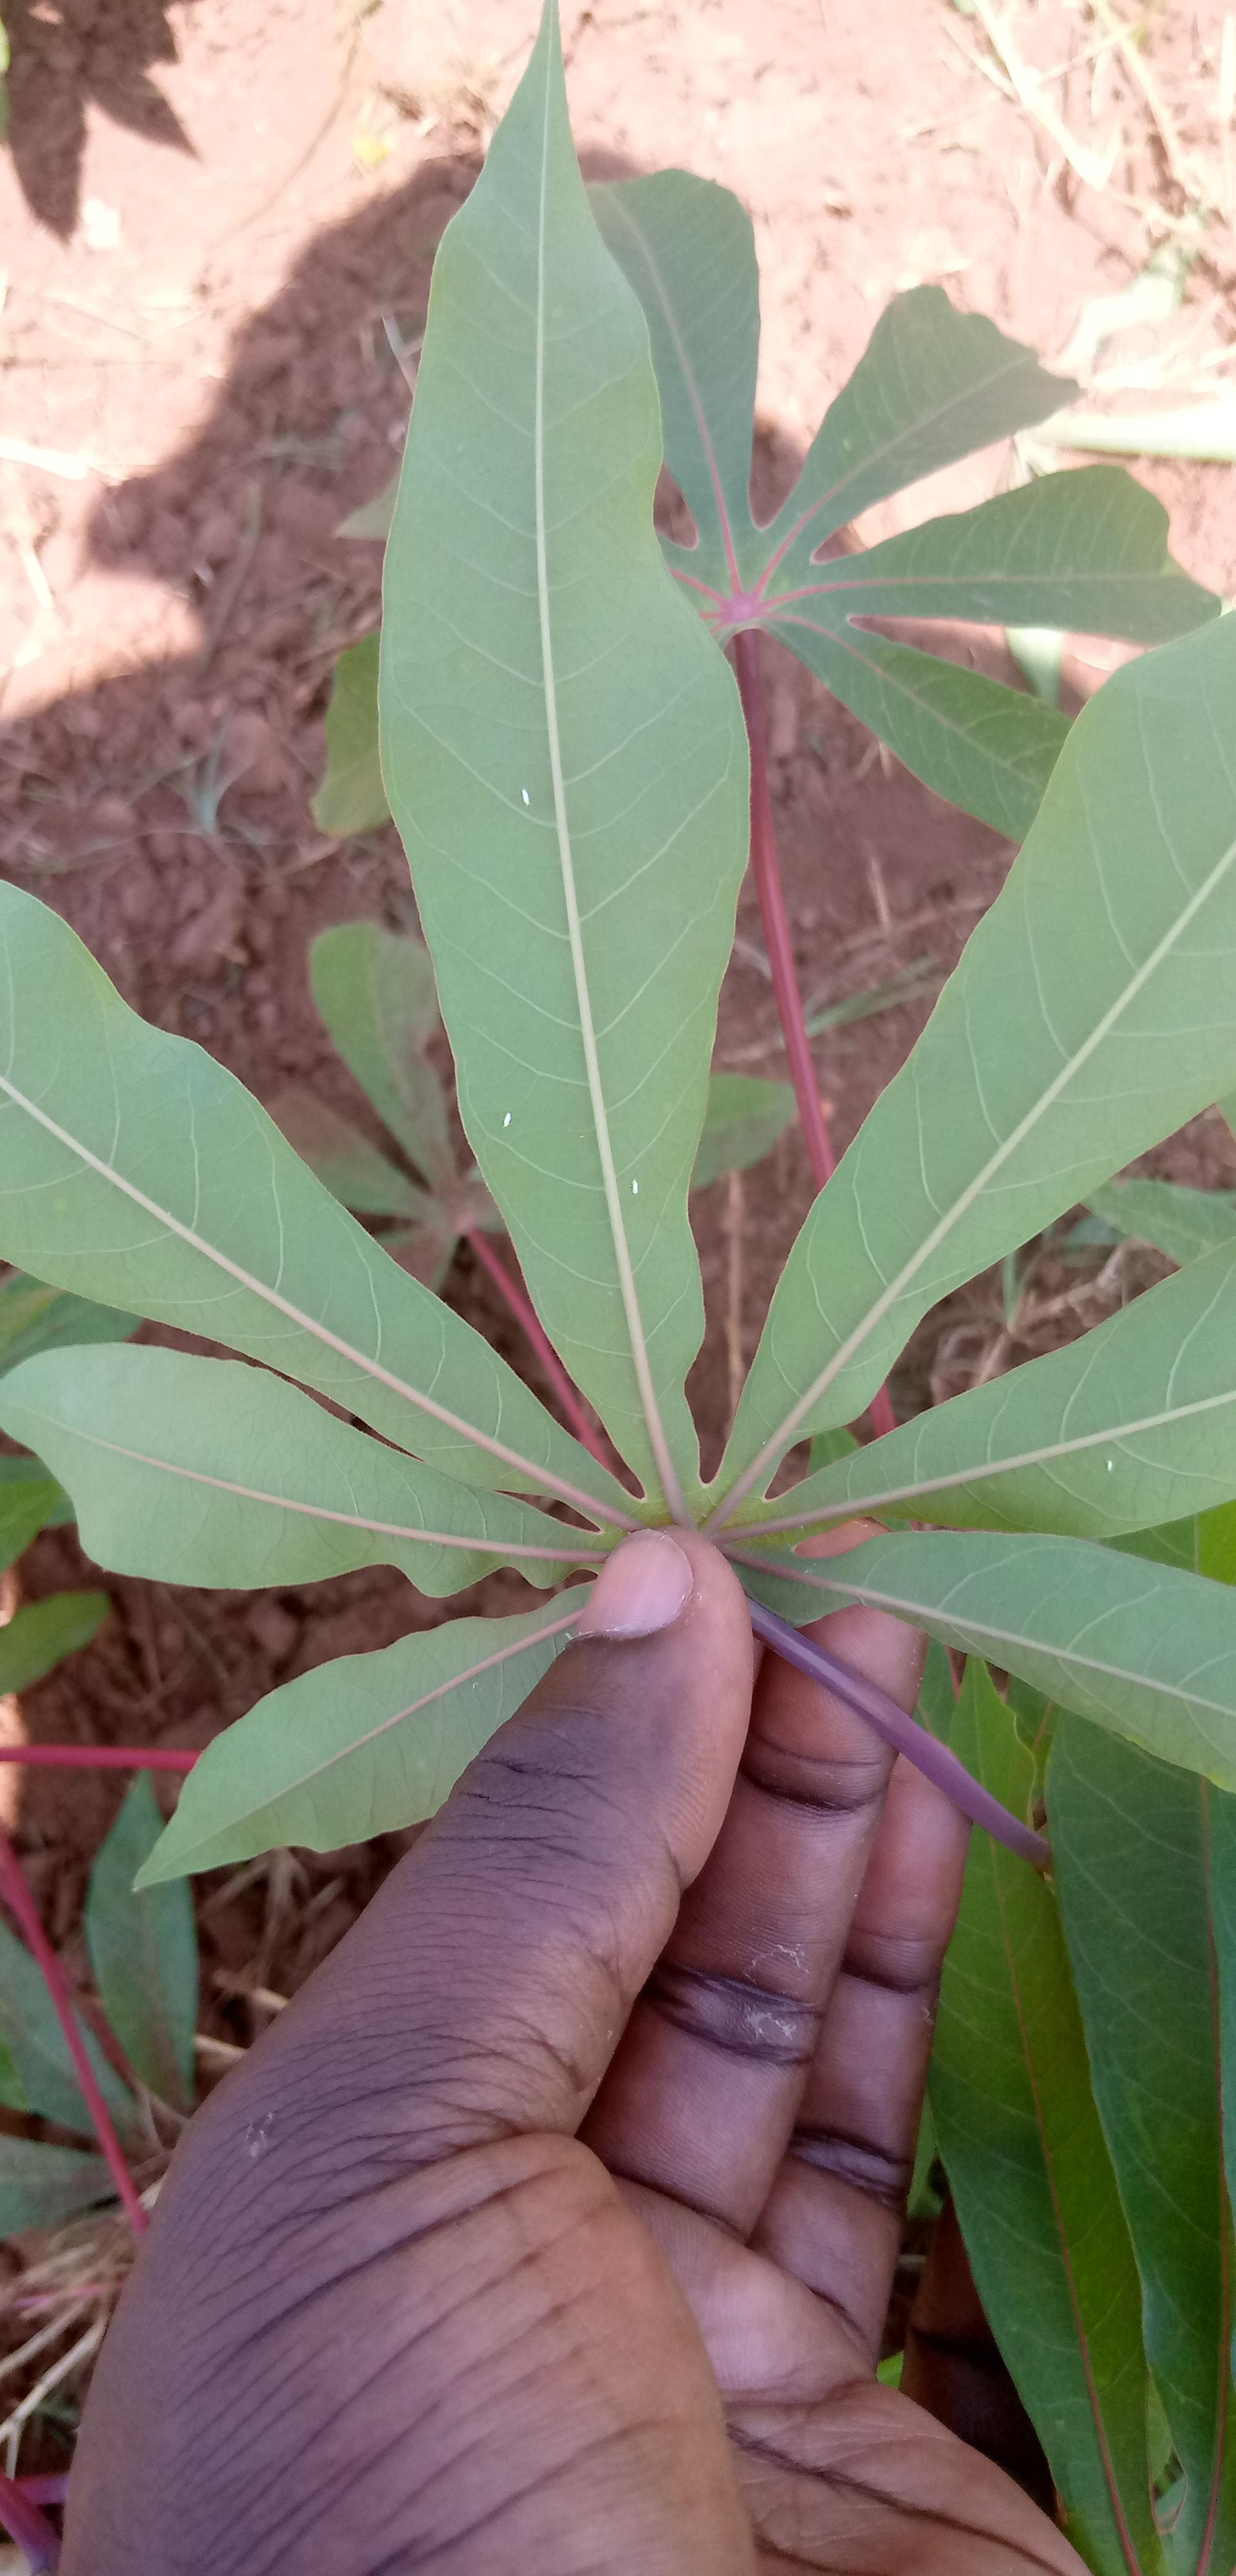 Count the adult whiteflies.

4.